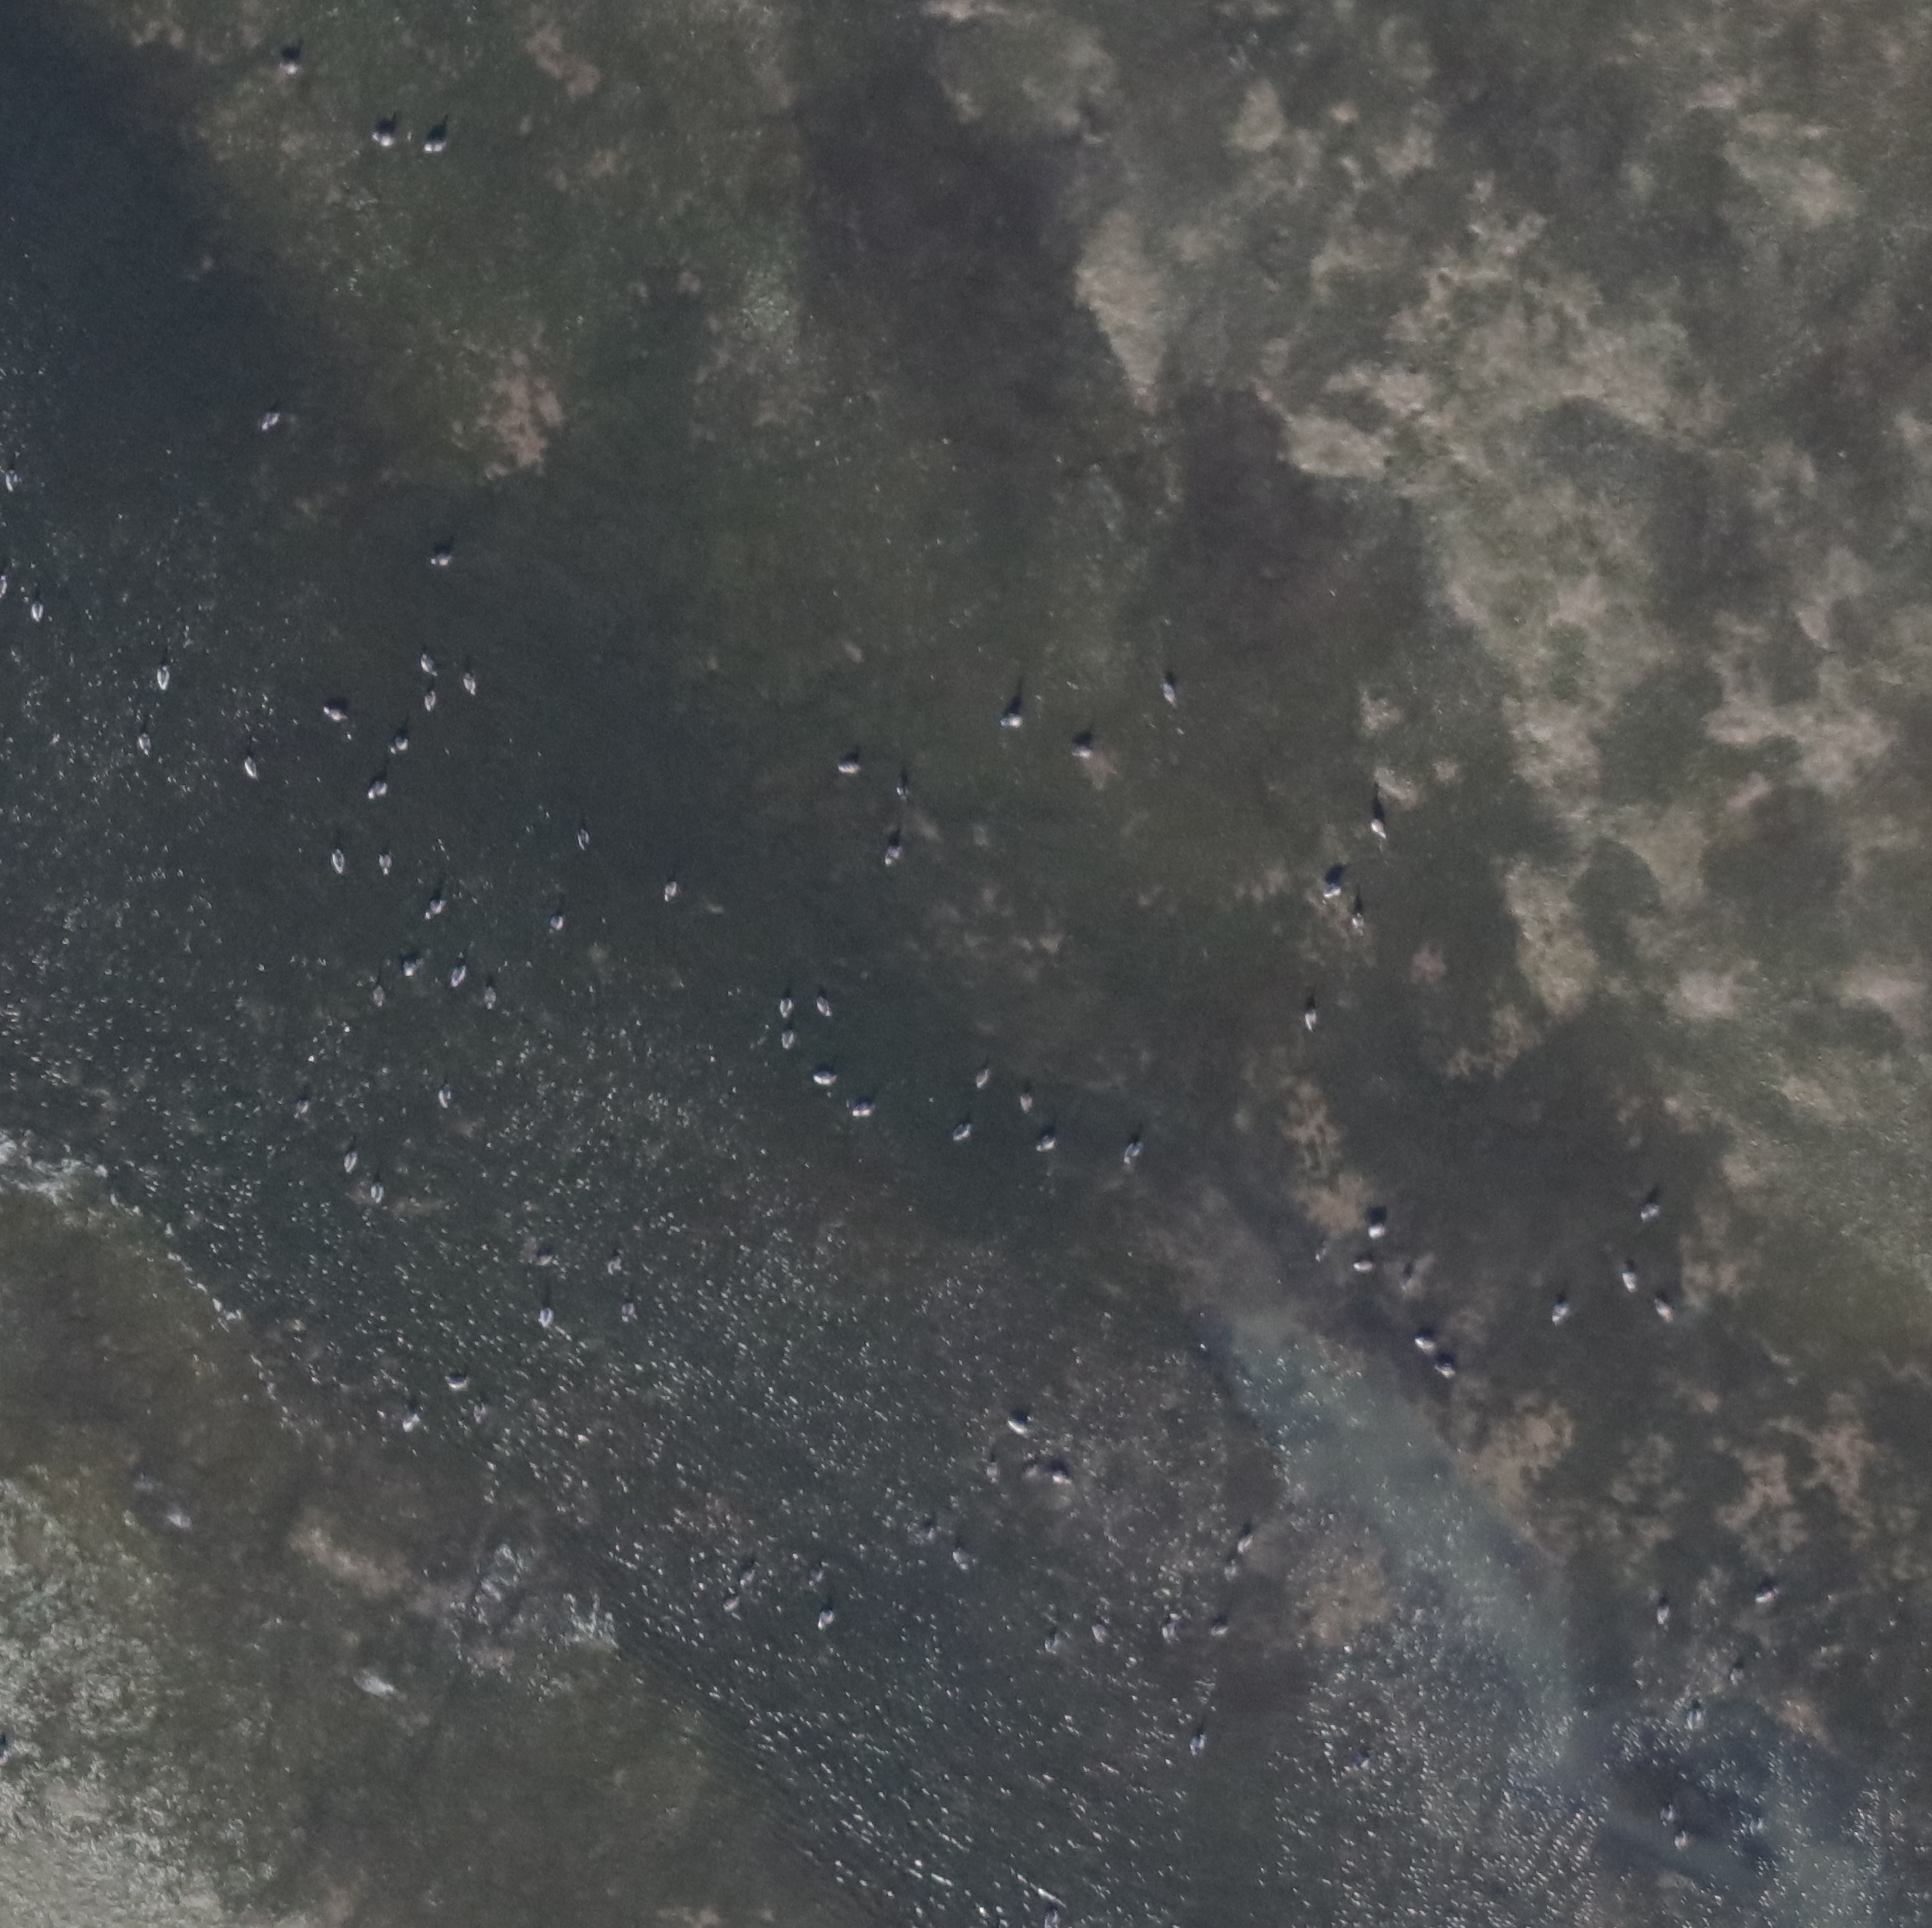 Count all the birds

93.